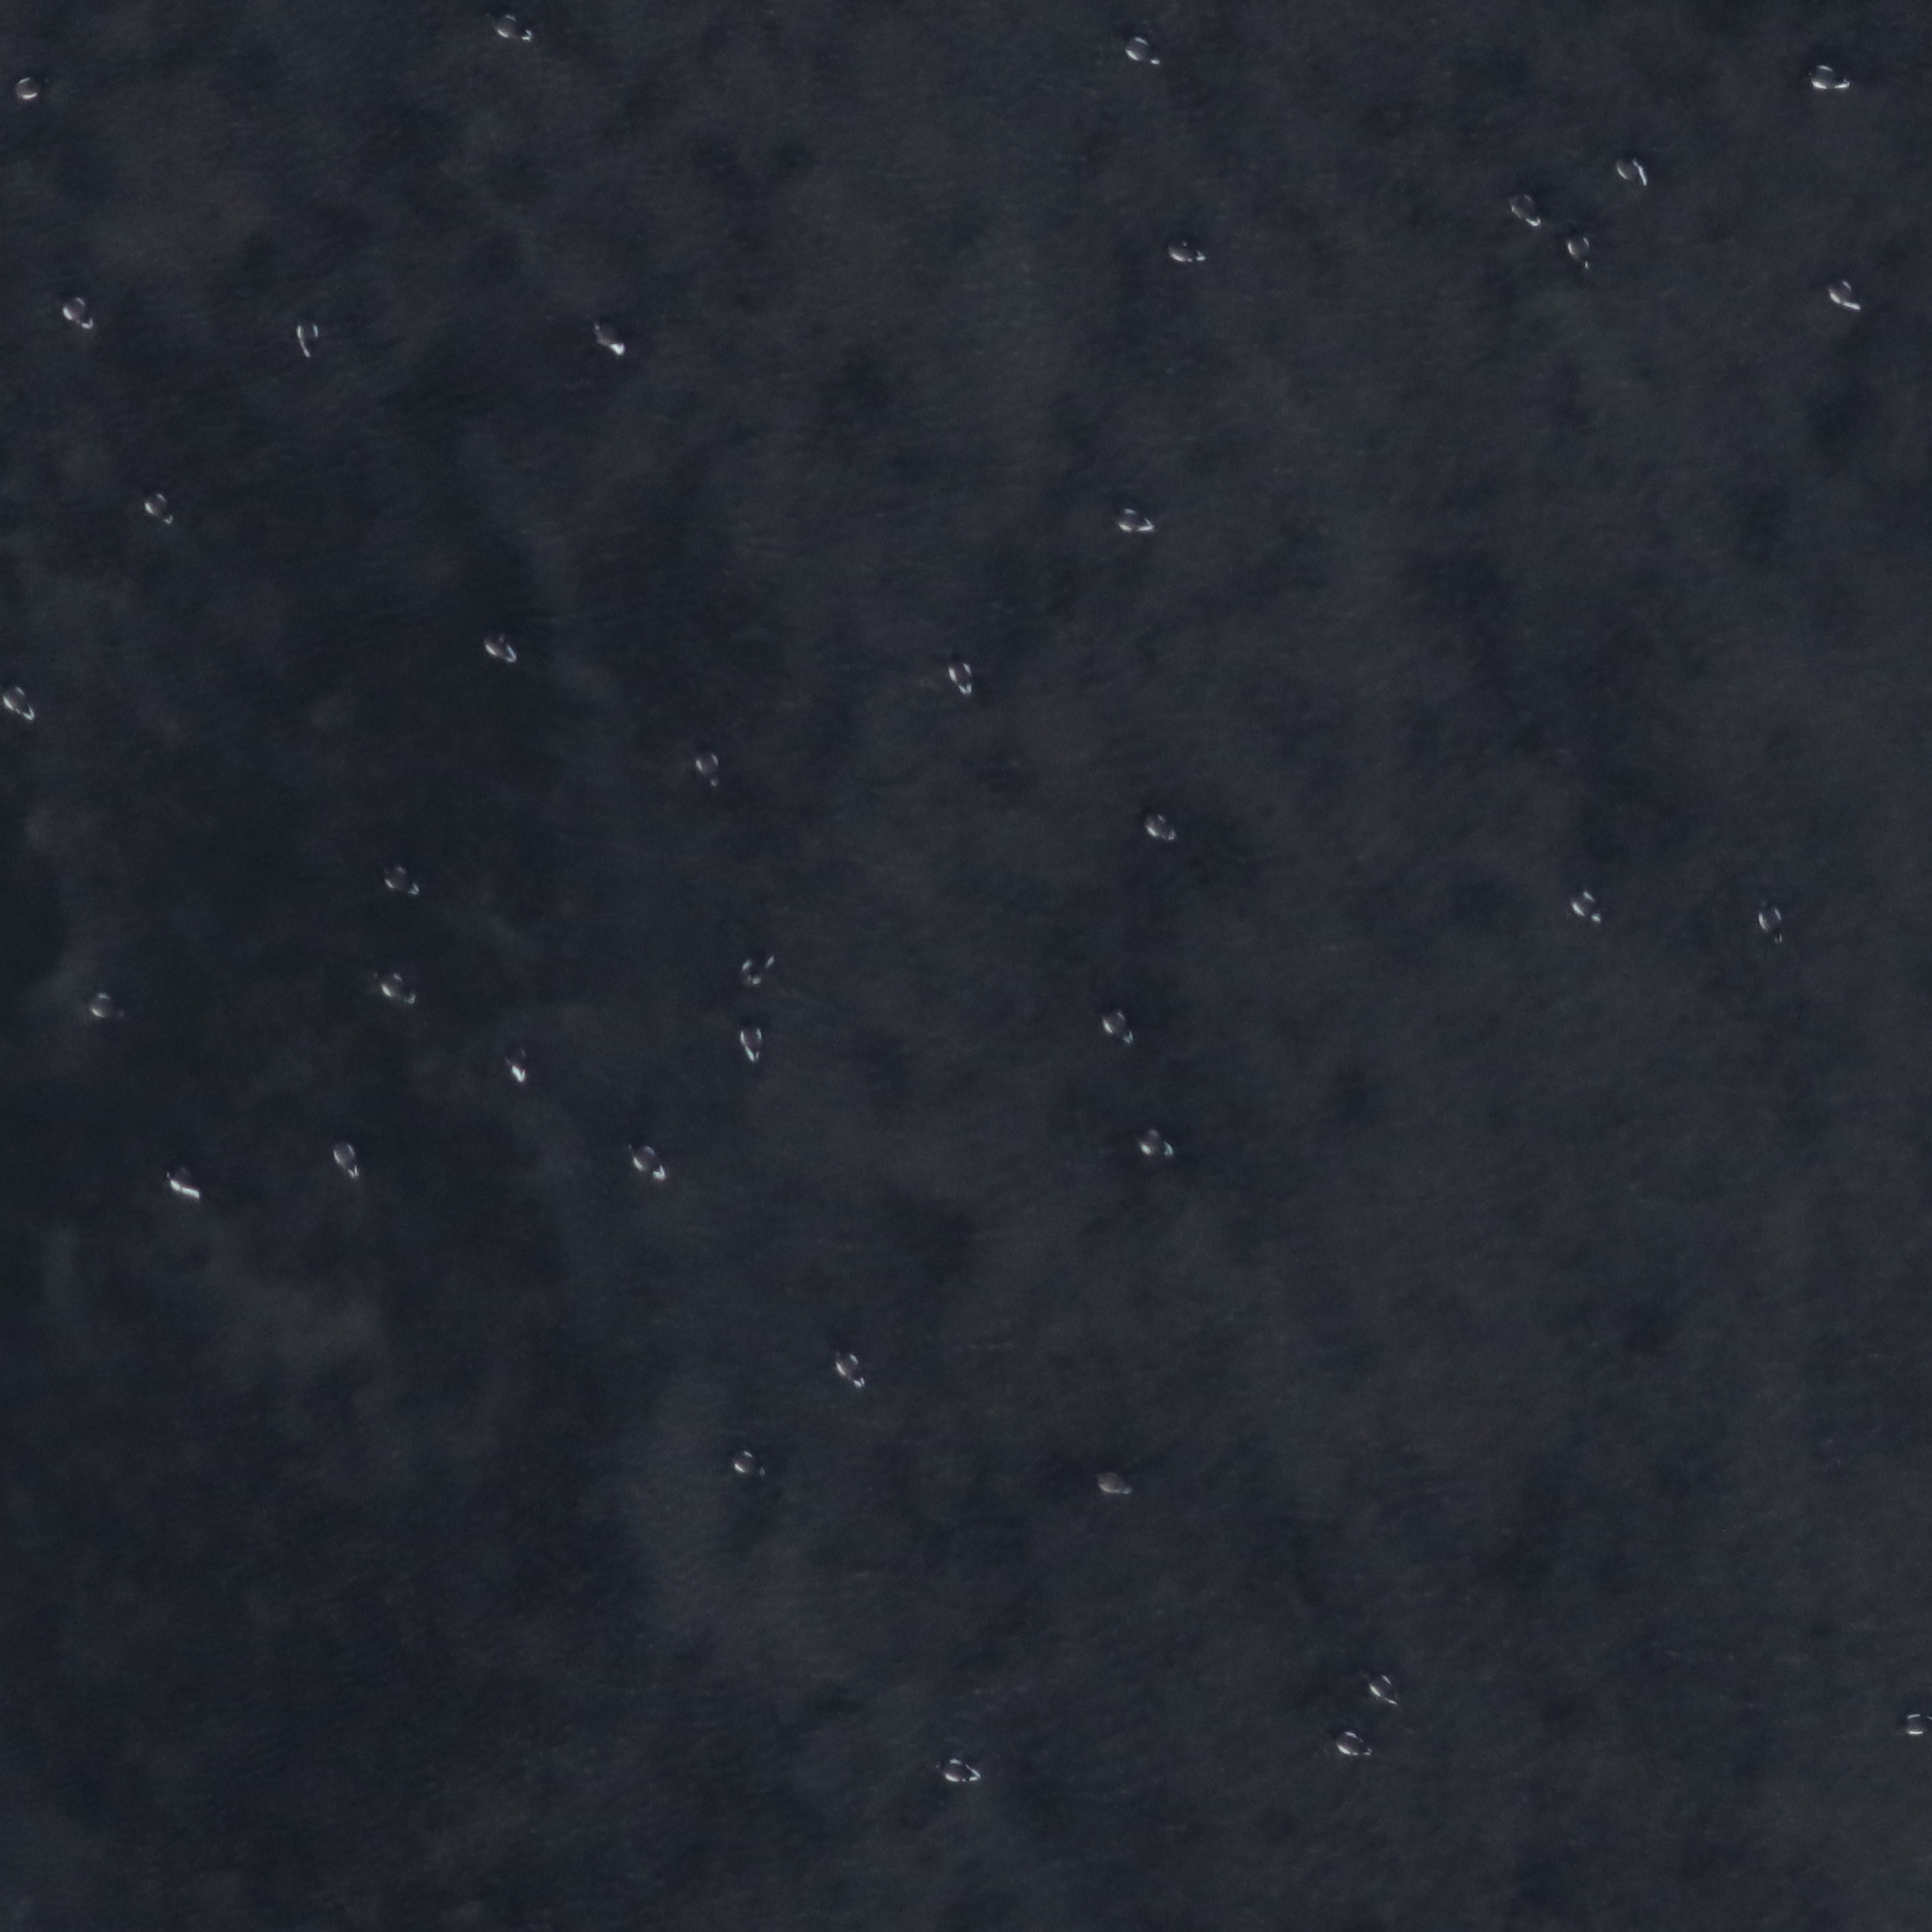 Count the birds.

39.